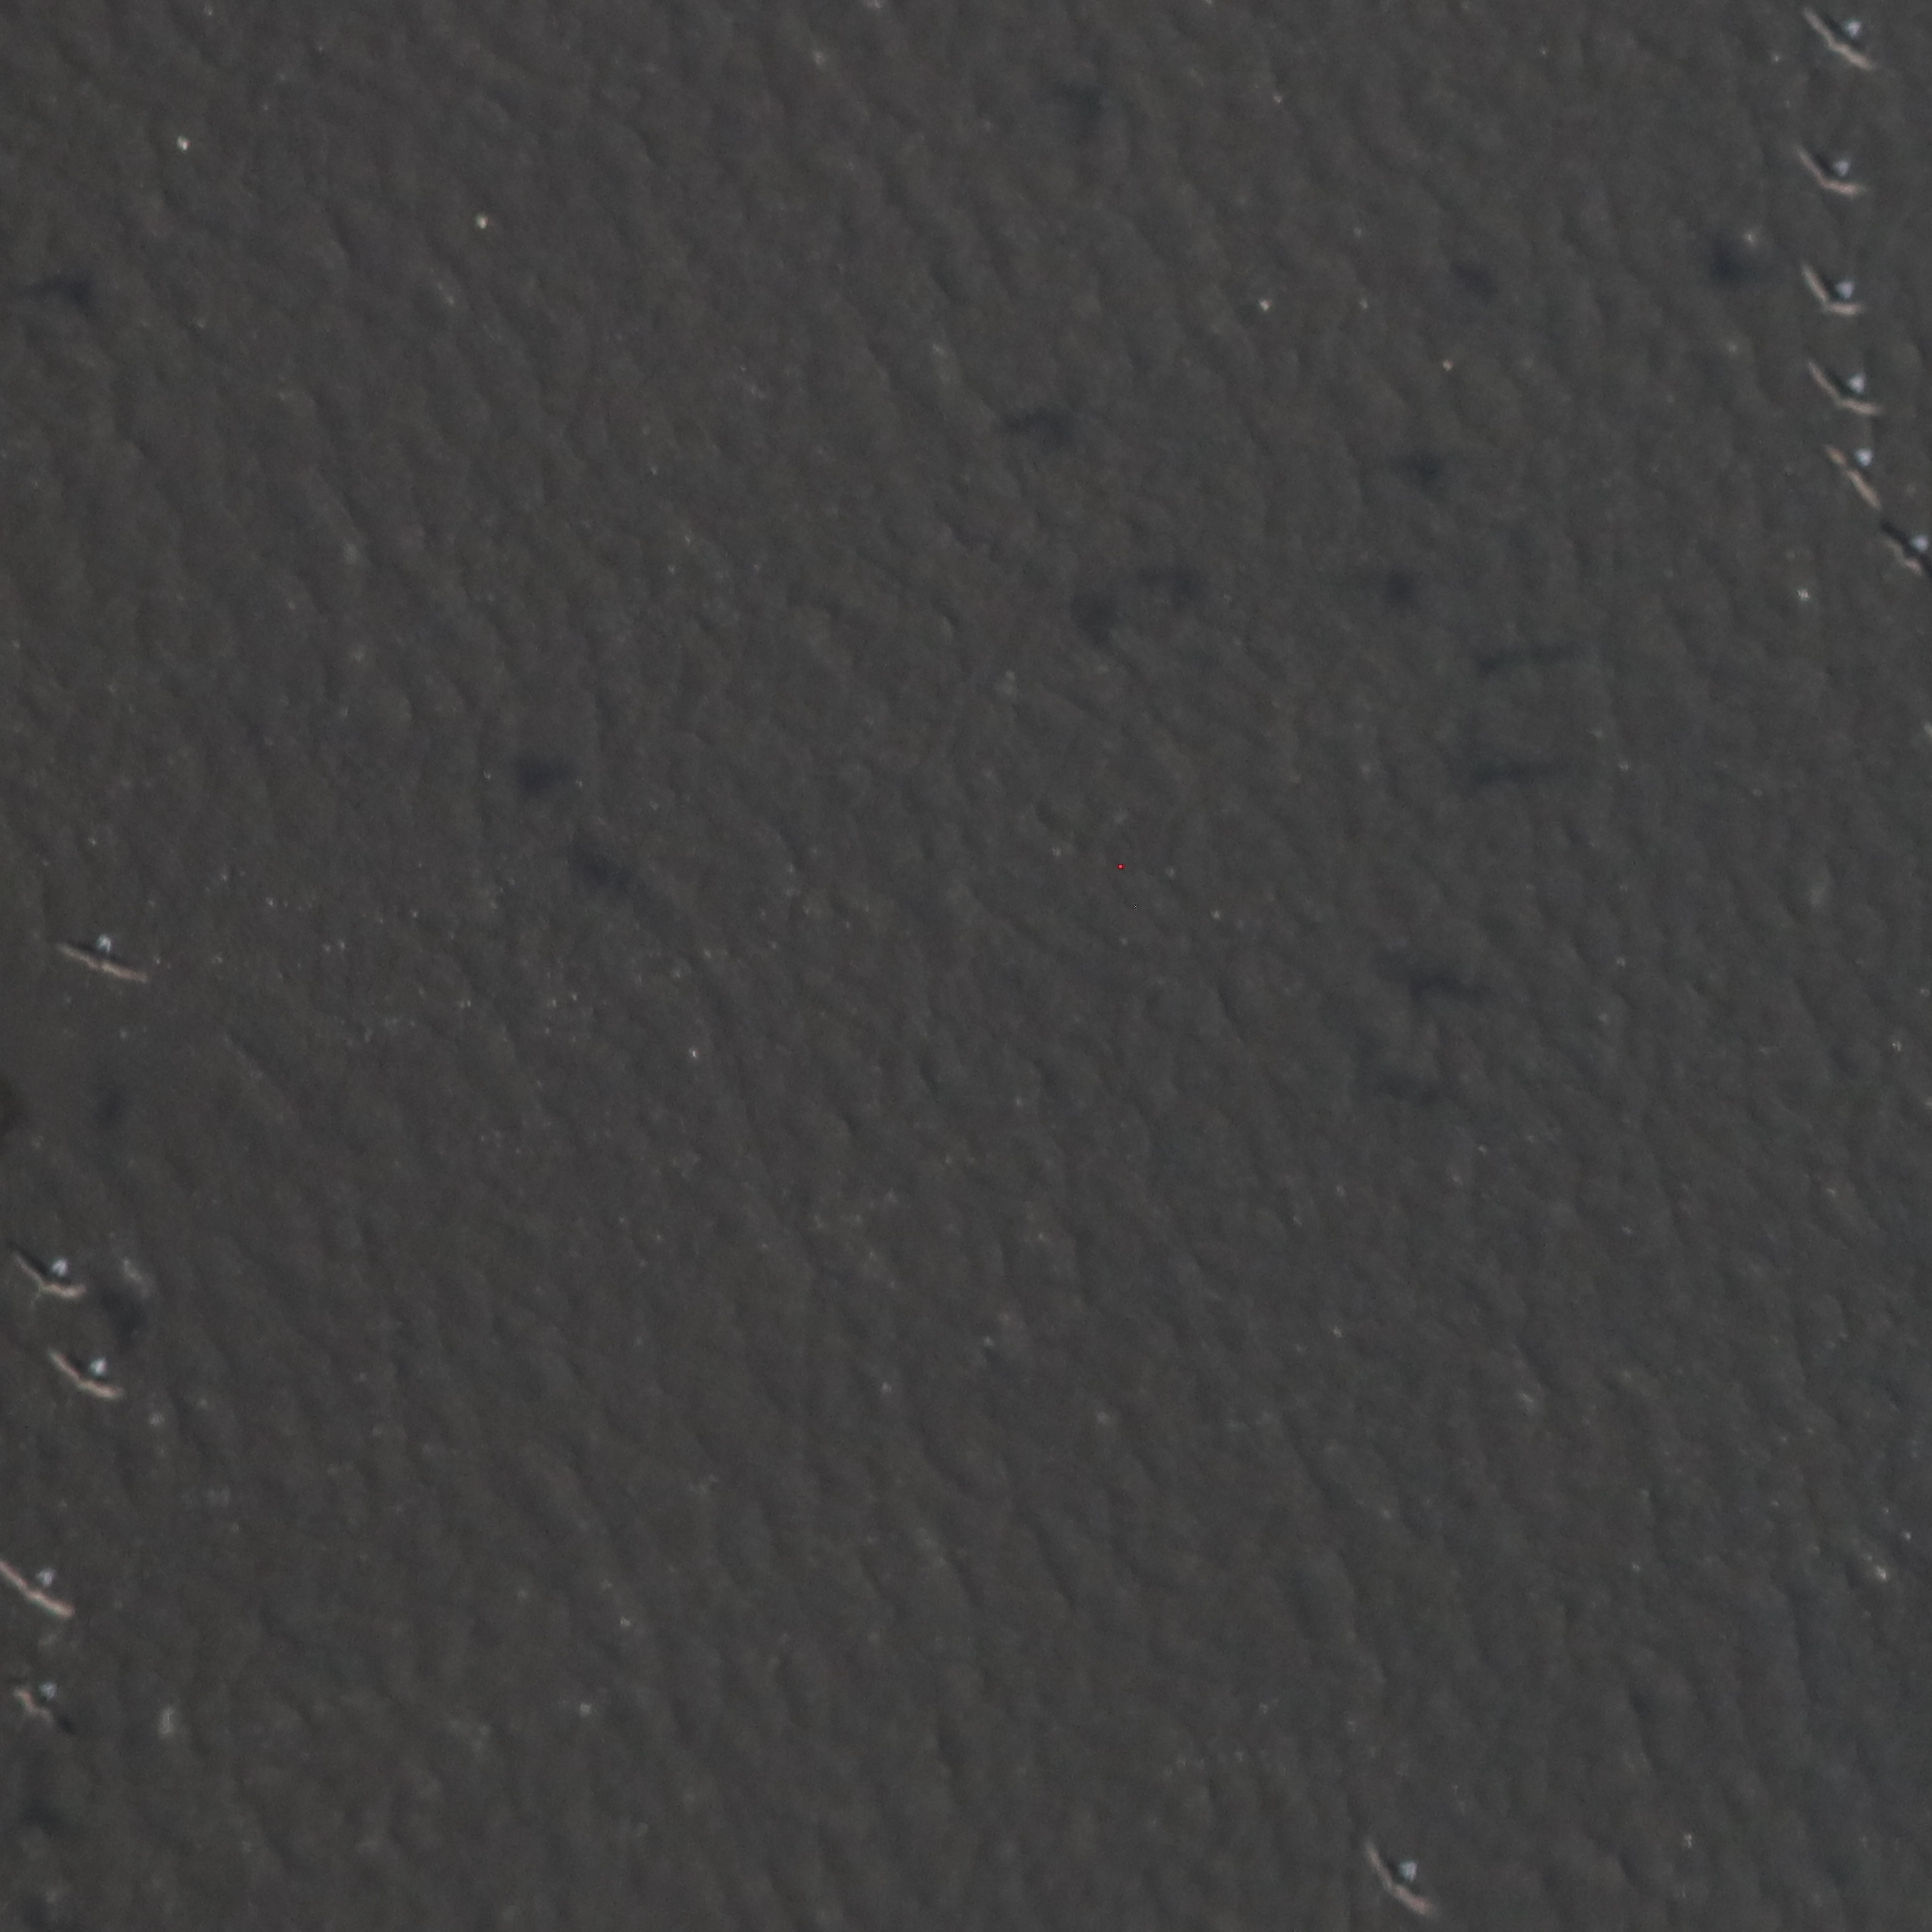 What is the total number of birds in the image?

12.